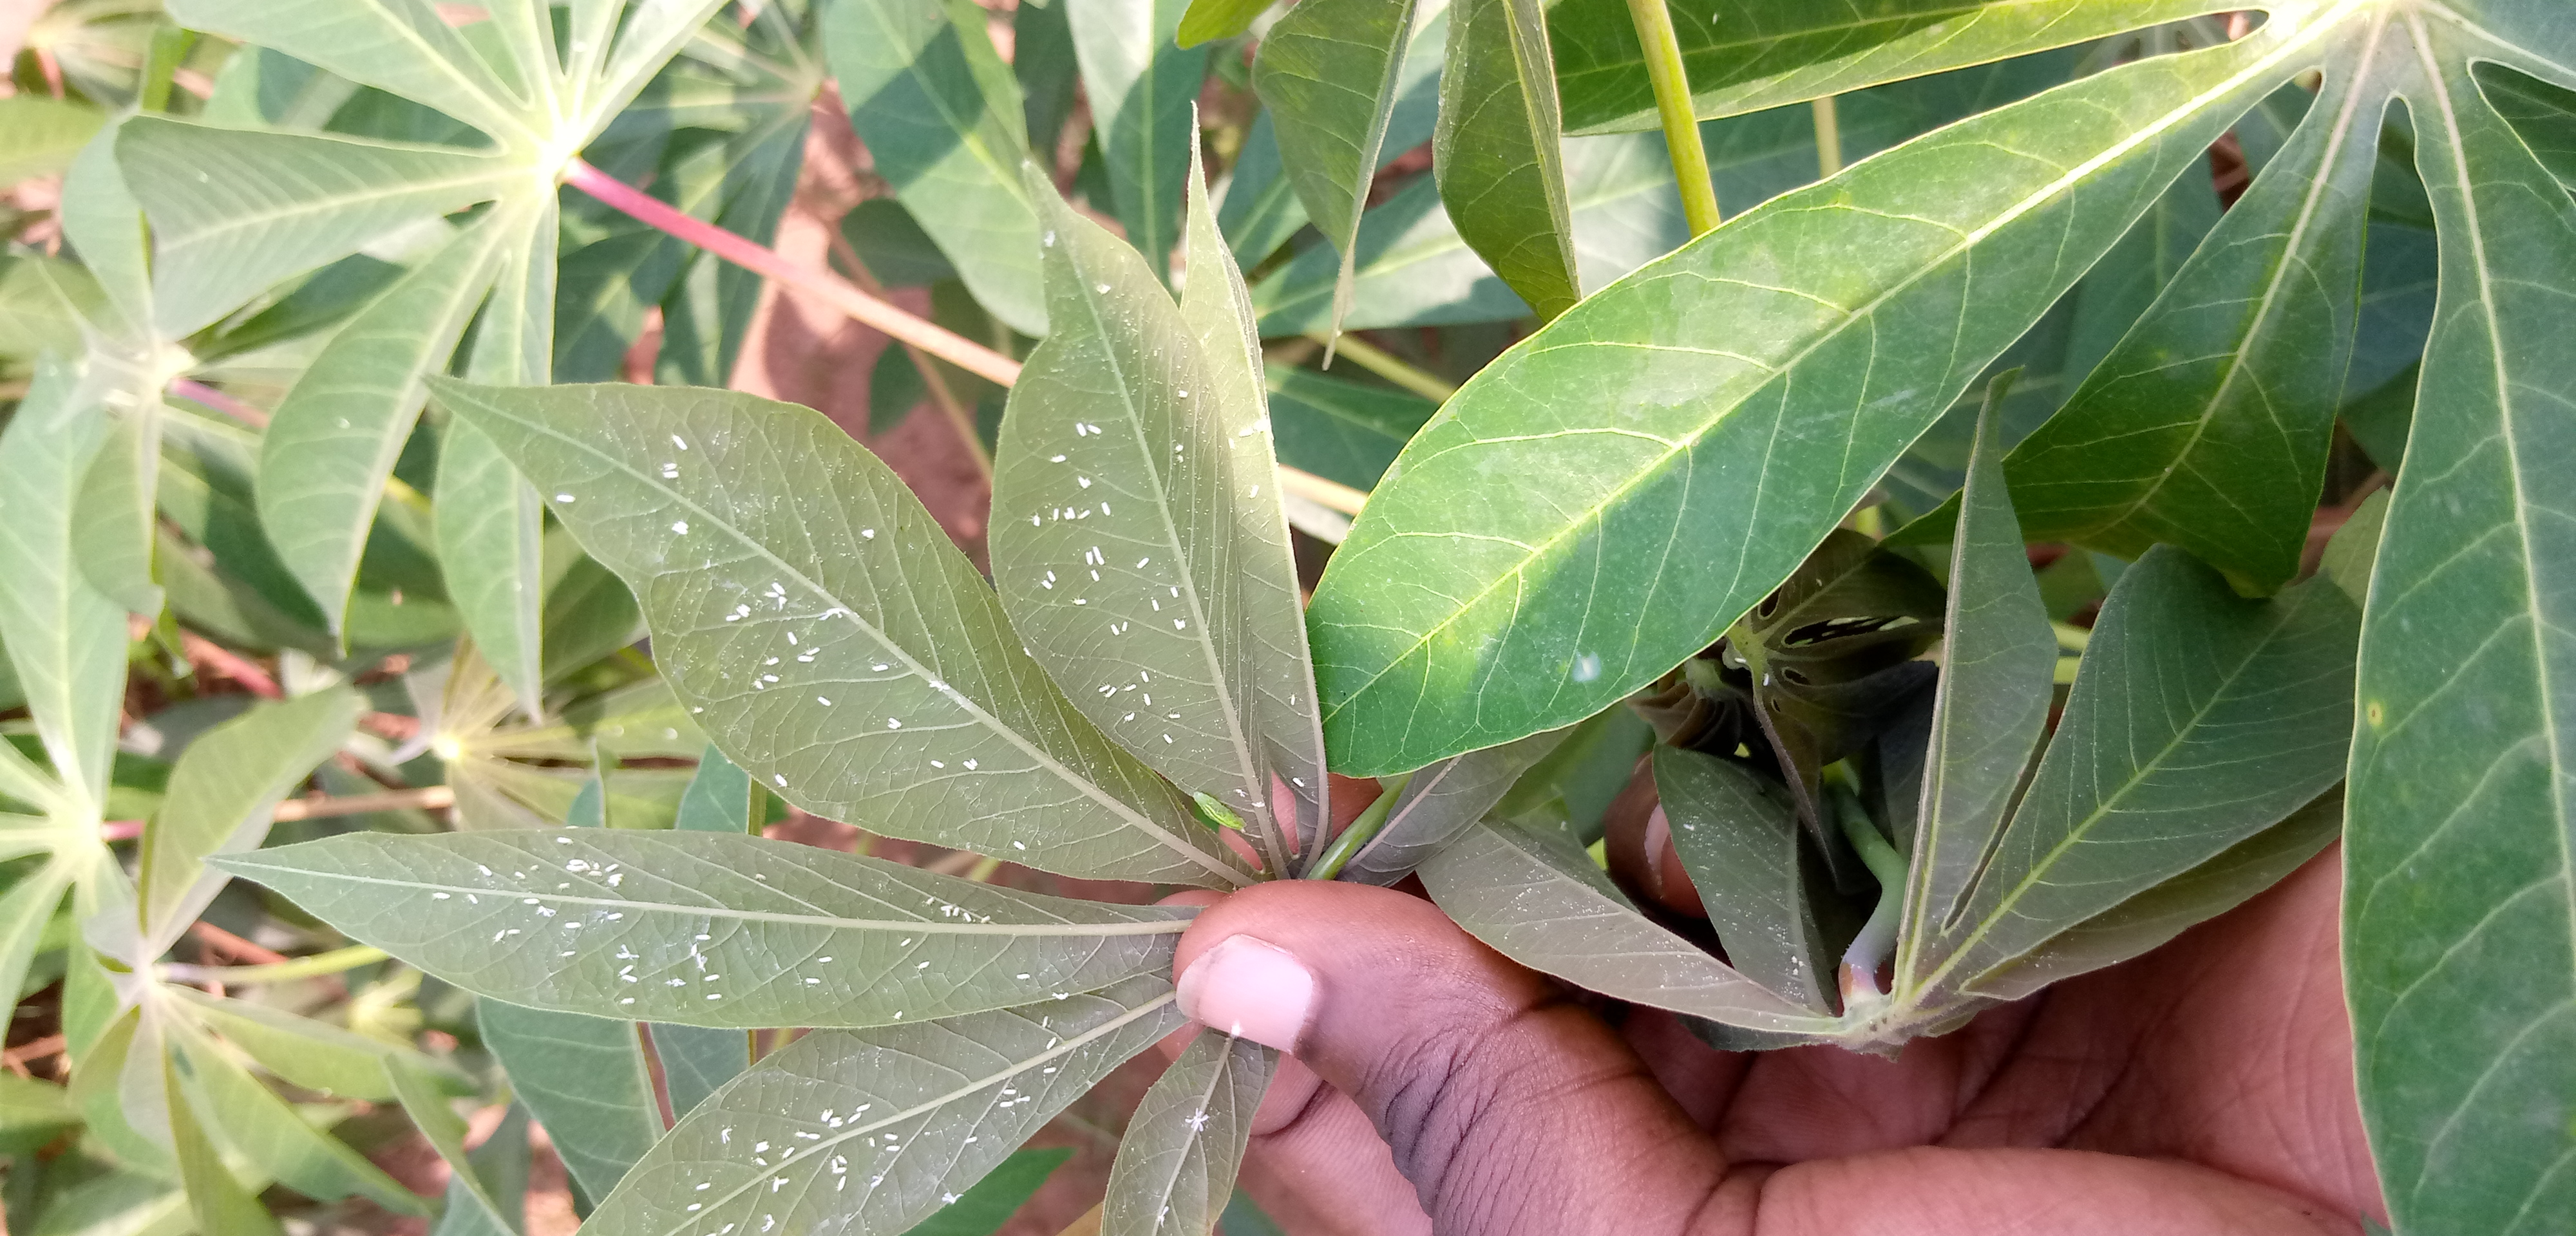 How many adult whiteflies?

154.